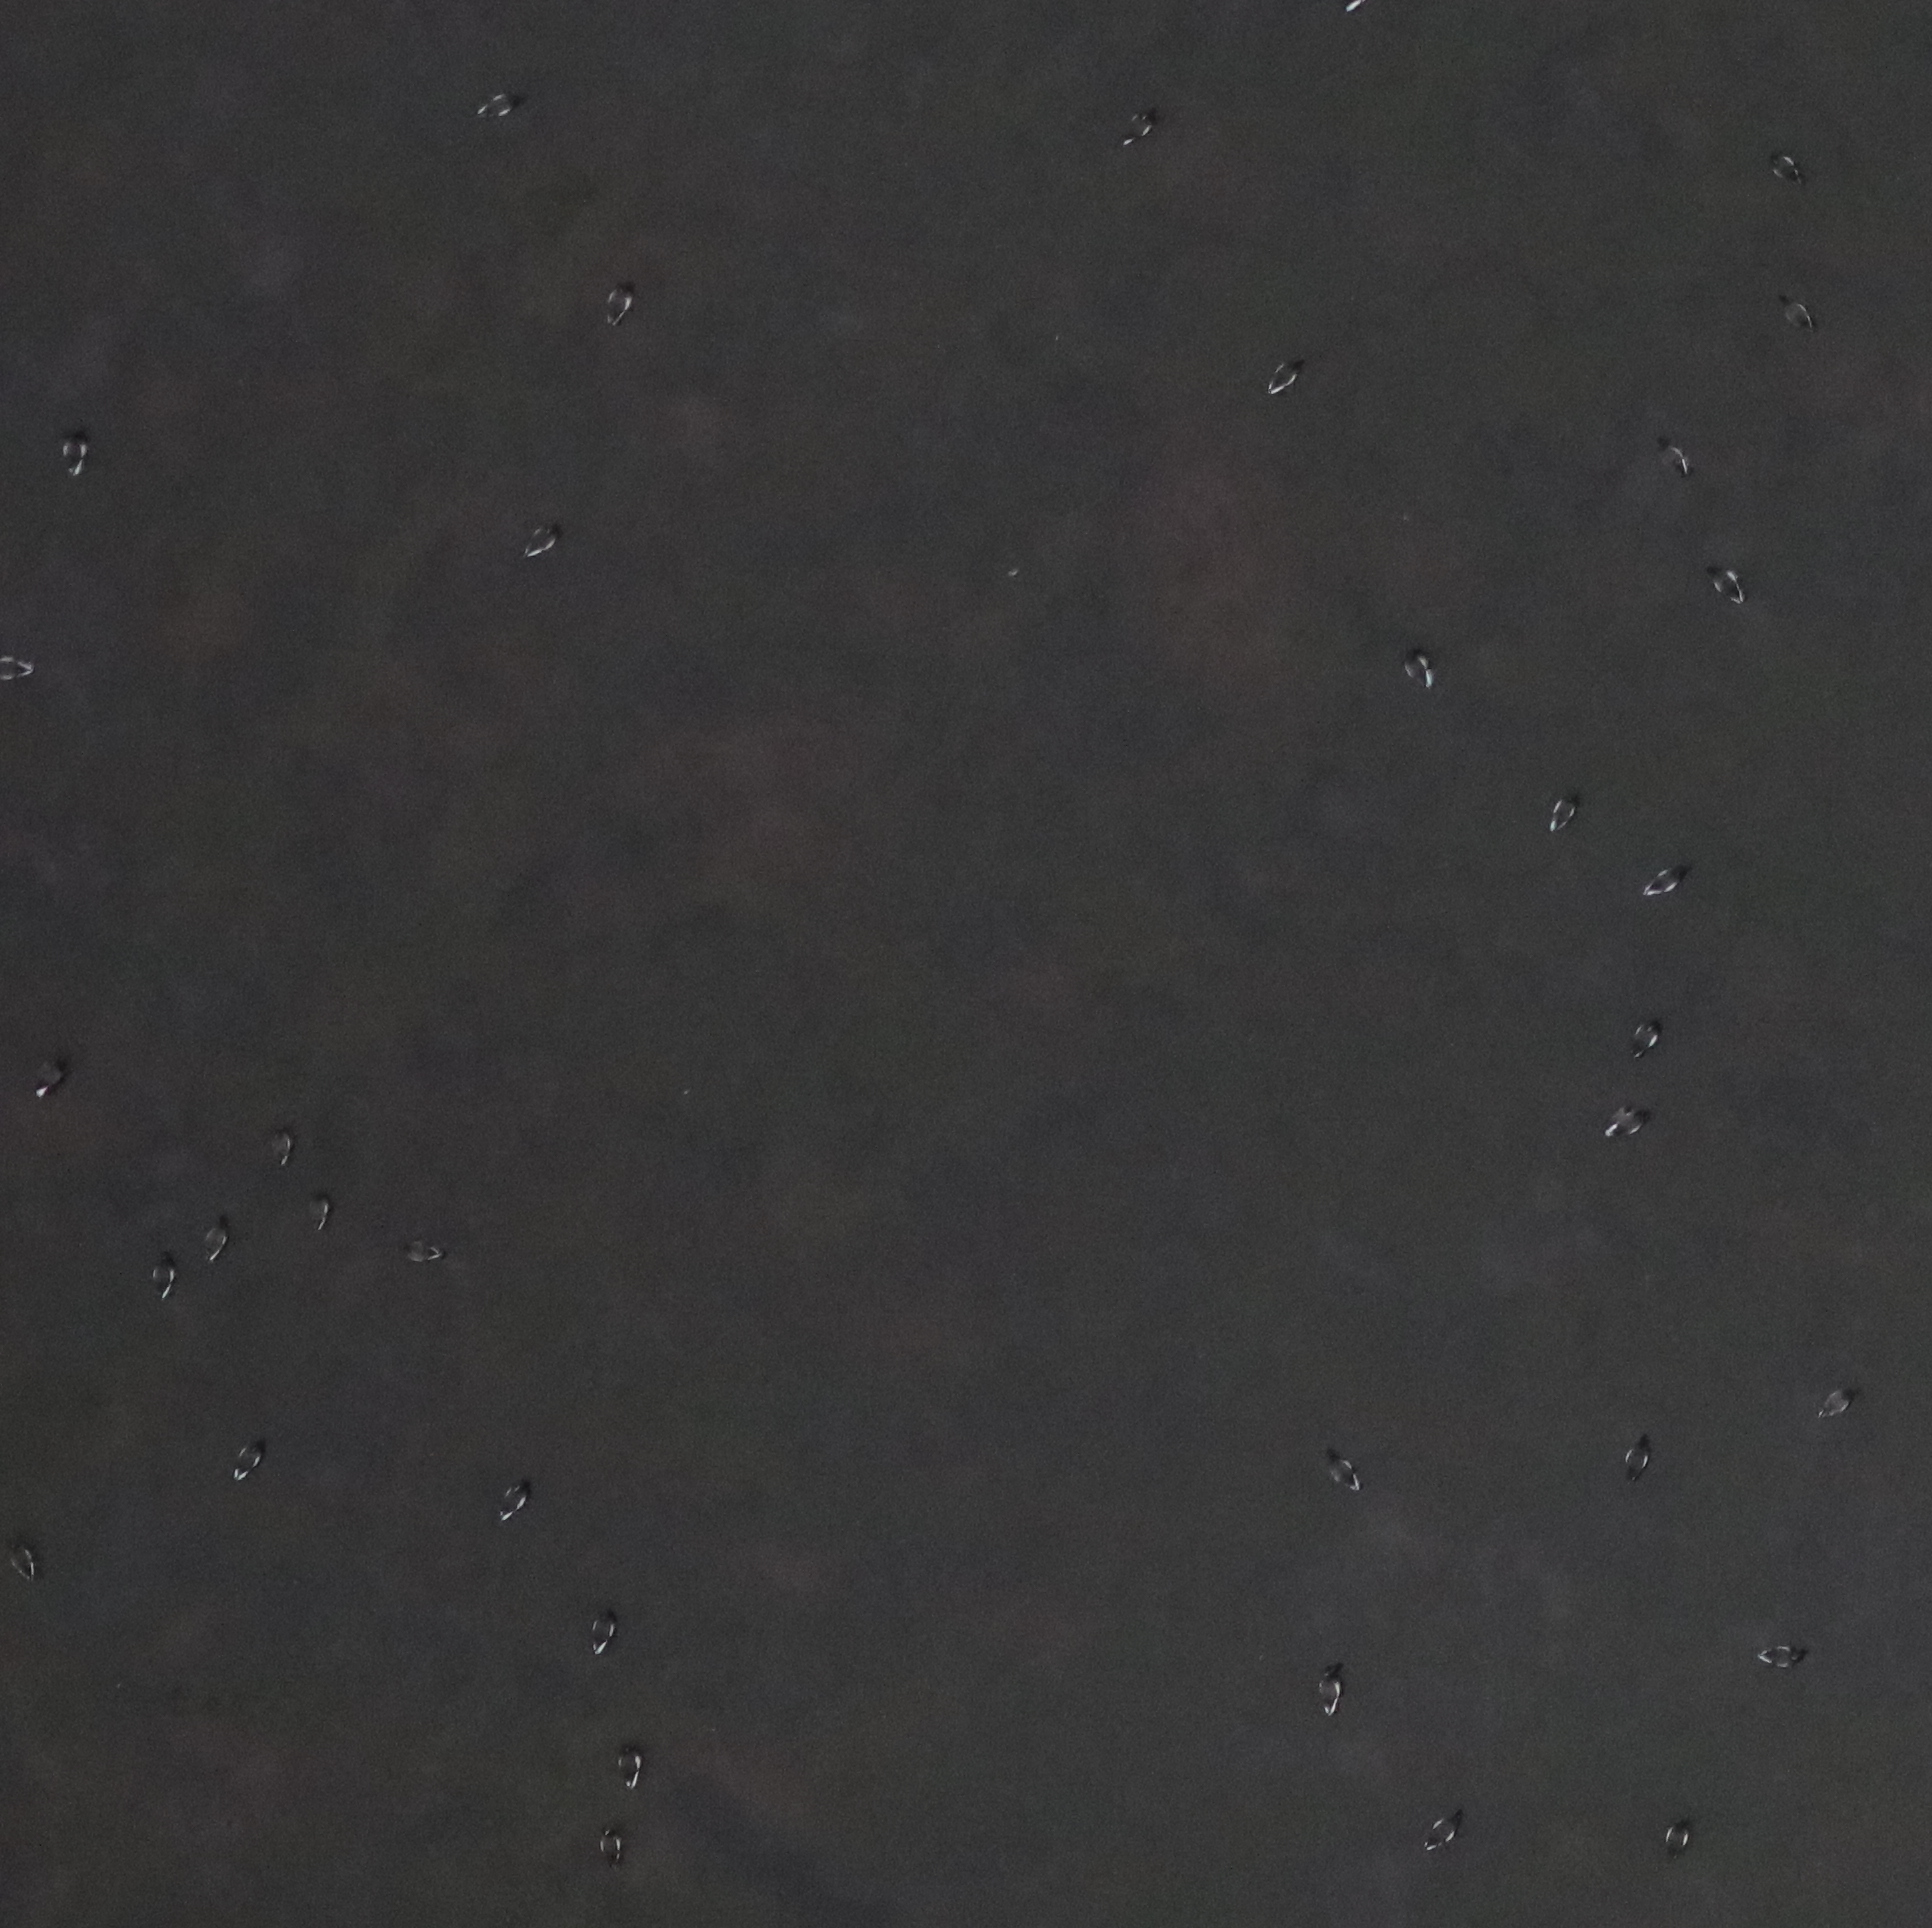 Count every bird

35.